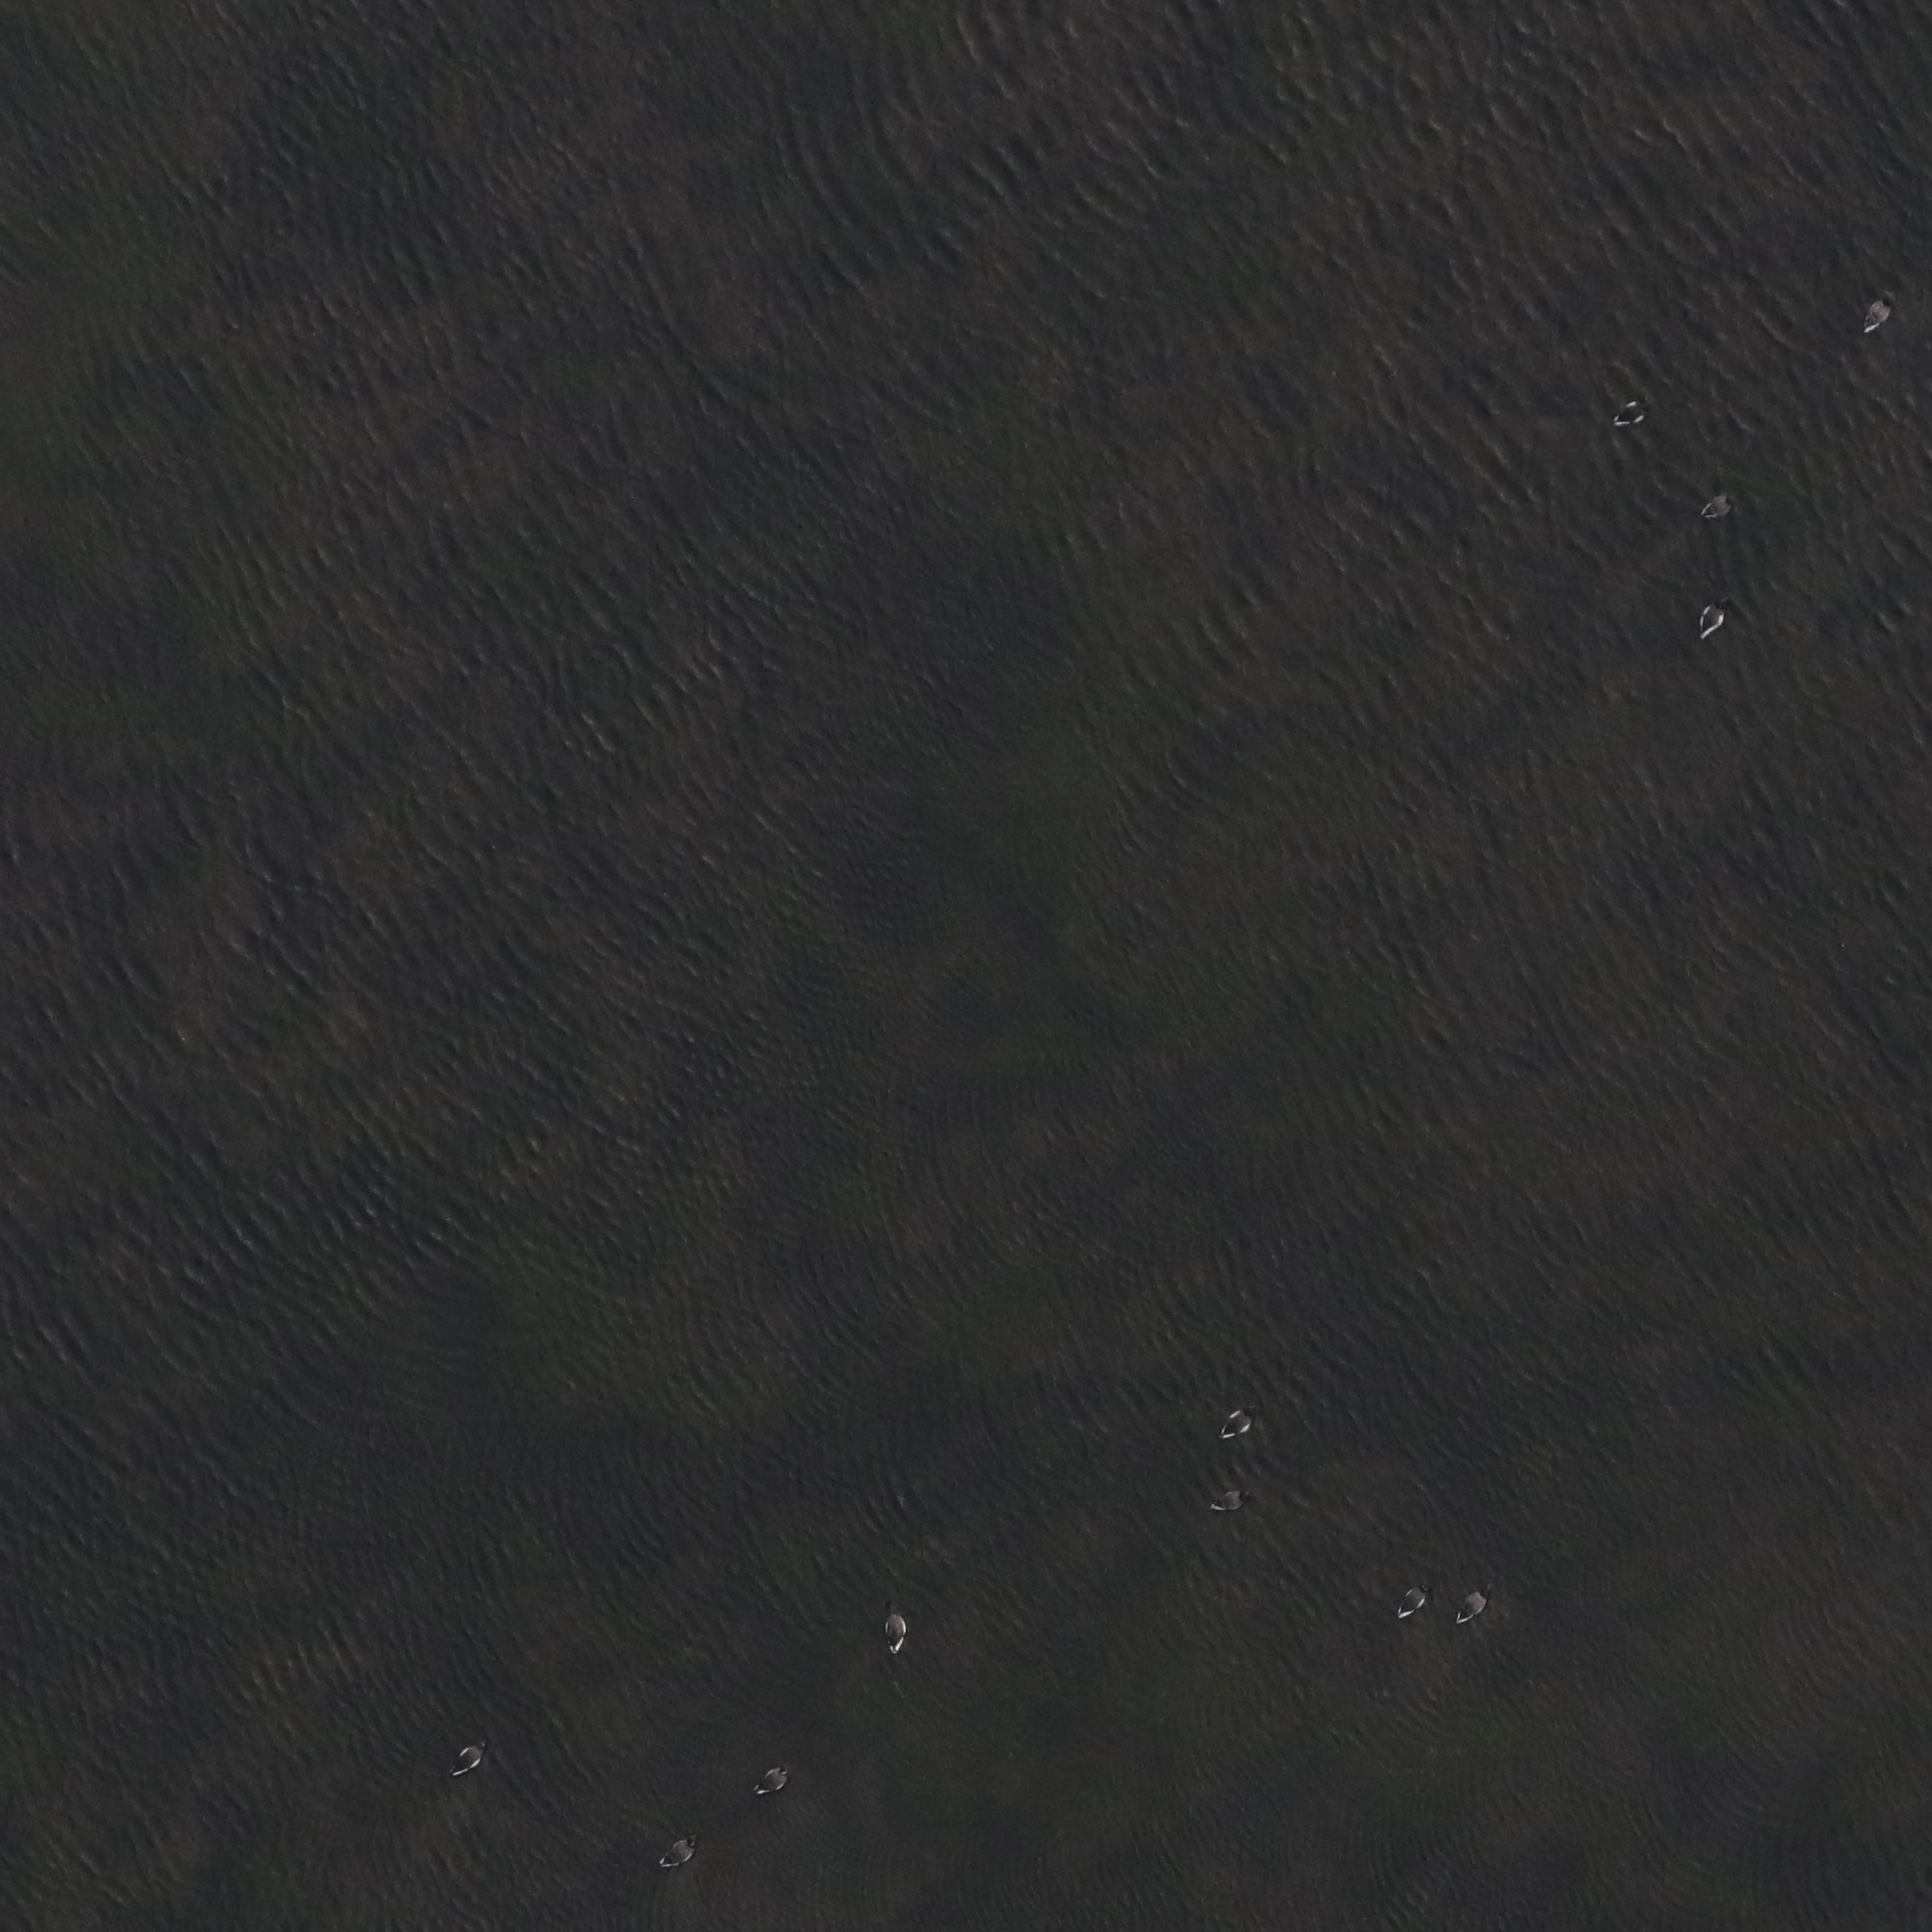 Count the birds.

12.